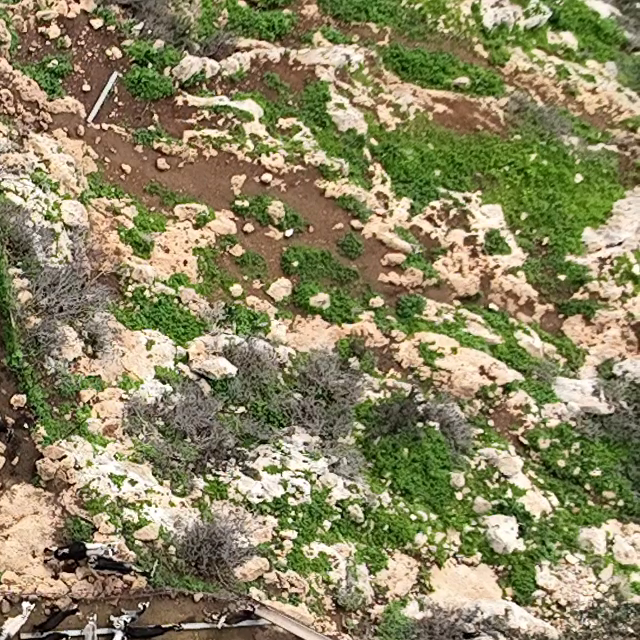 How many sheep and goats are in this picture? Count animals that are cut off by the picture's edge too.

11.